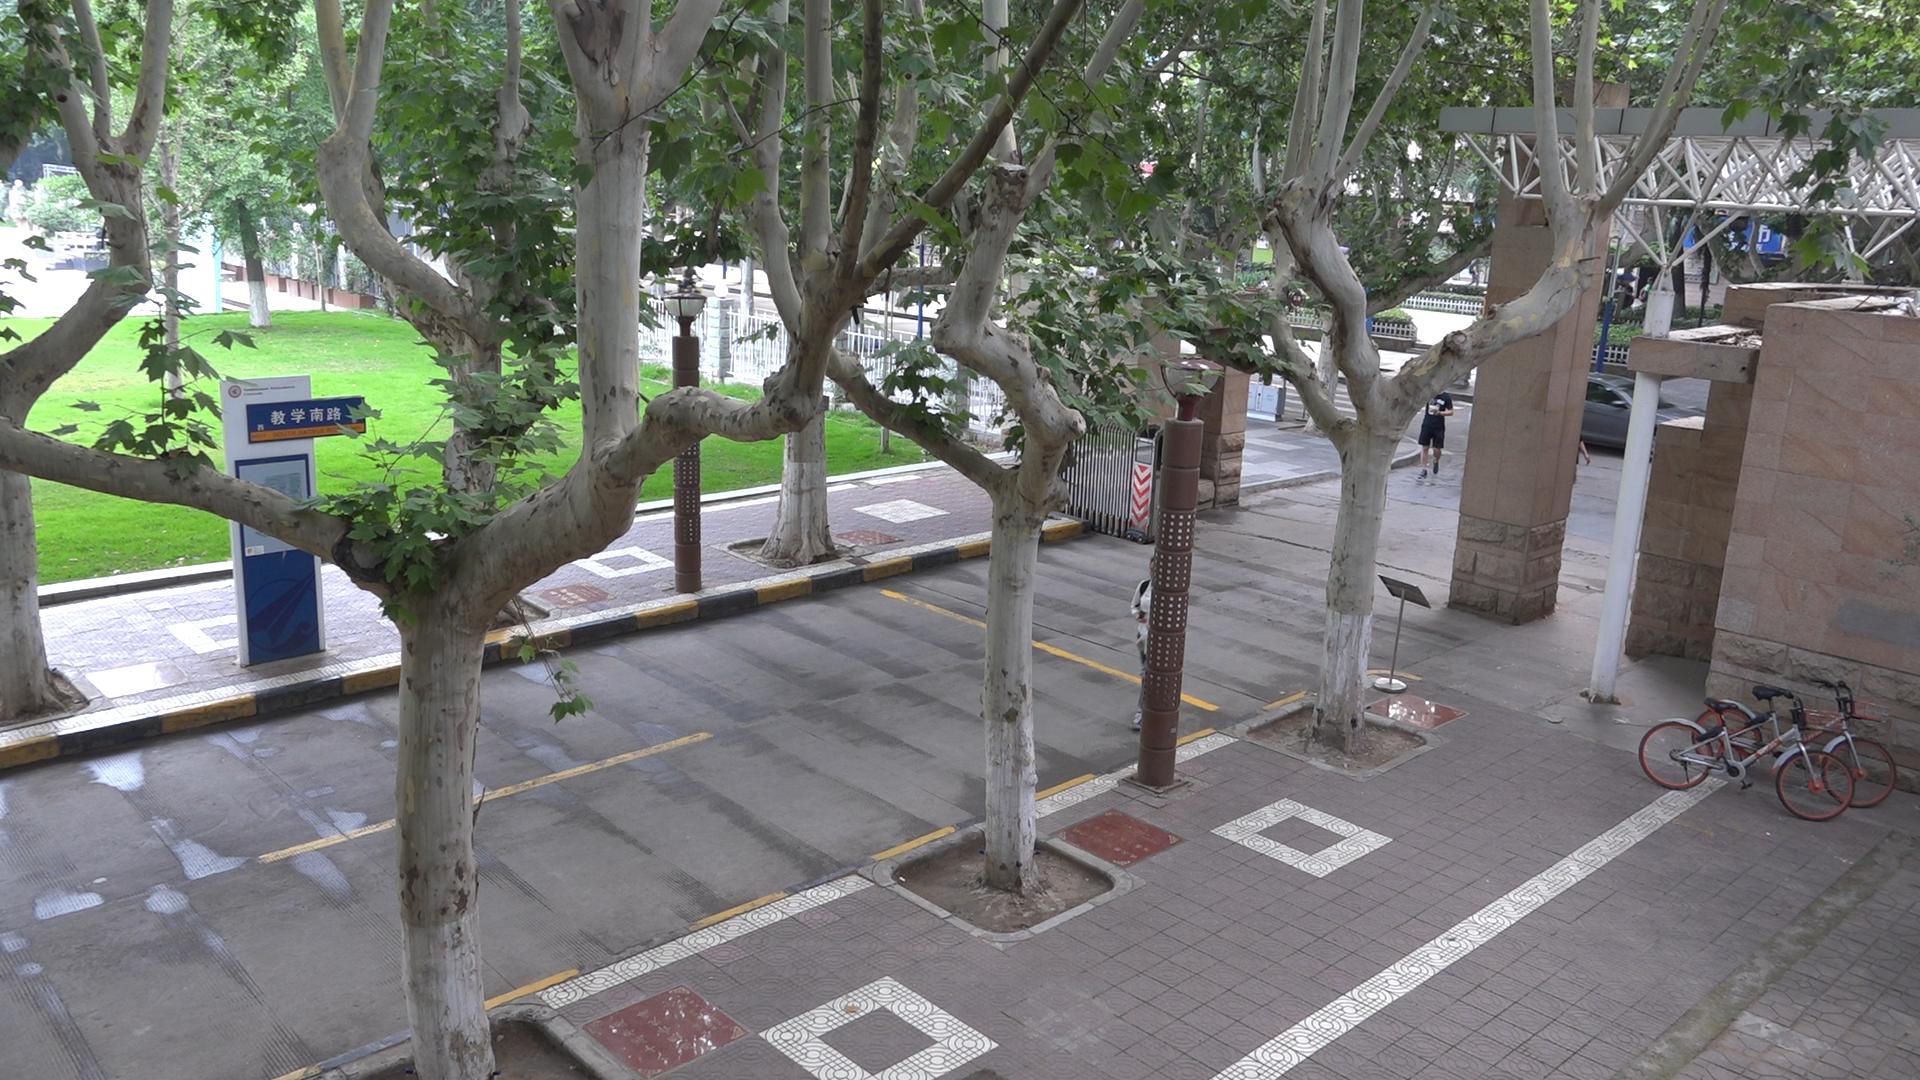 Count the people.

6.